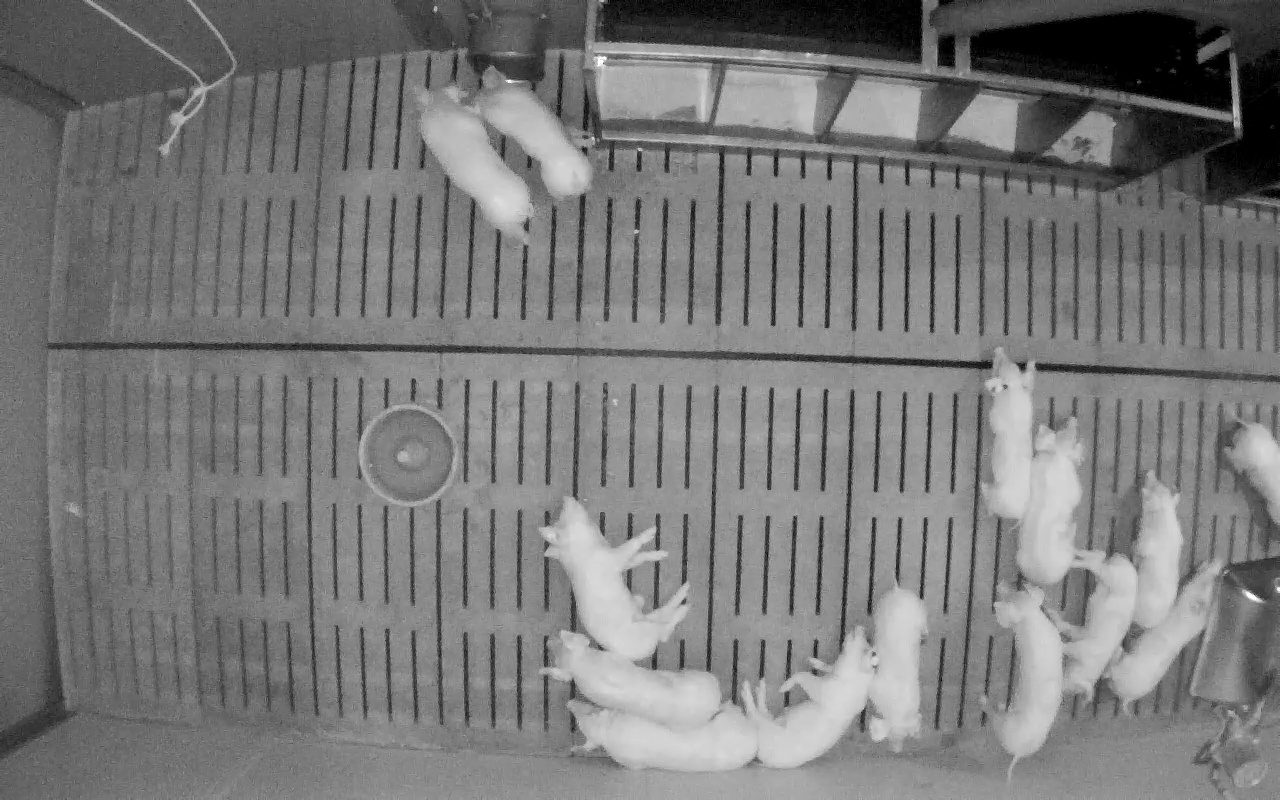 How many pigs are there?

14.